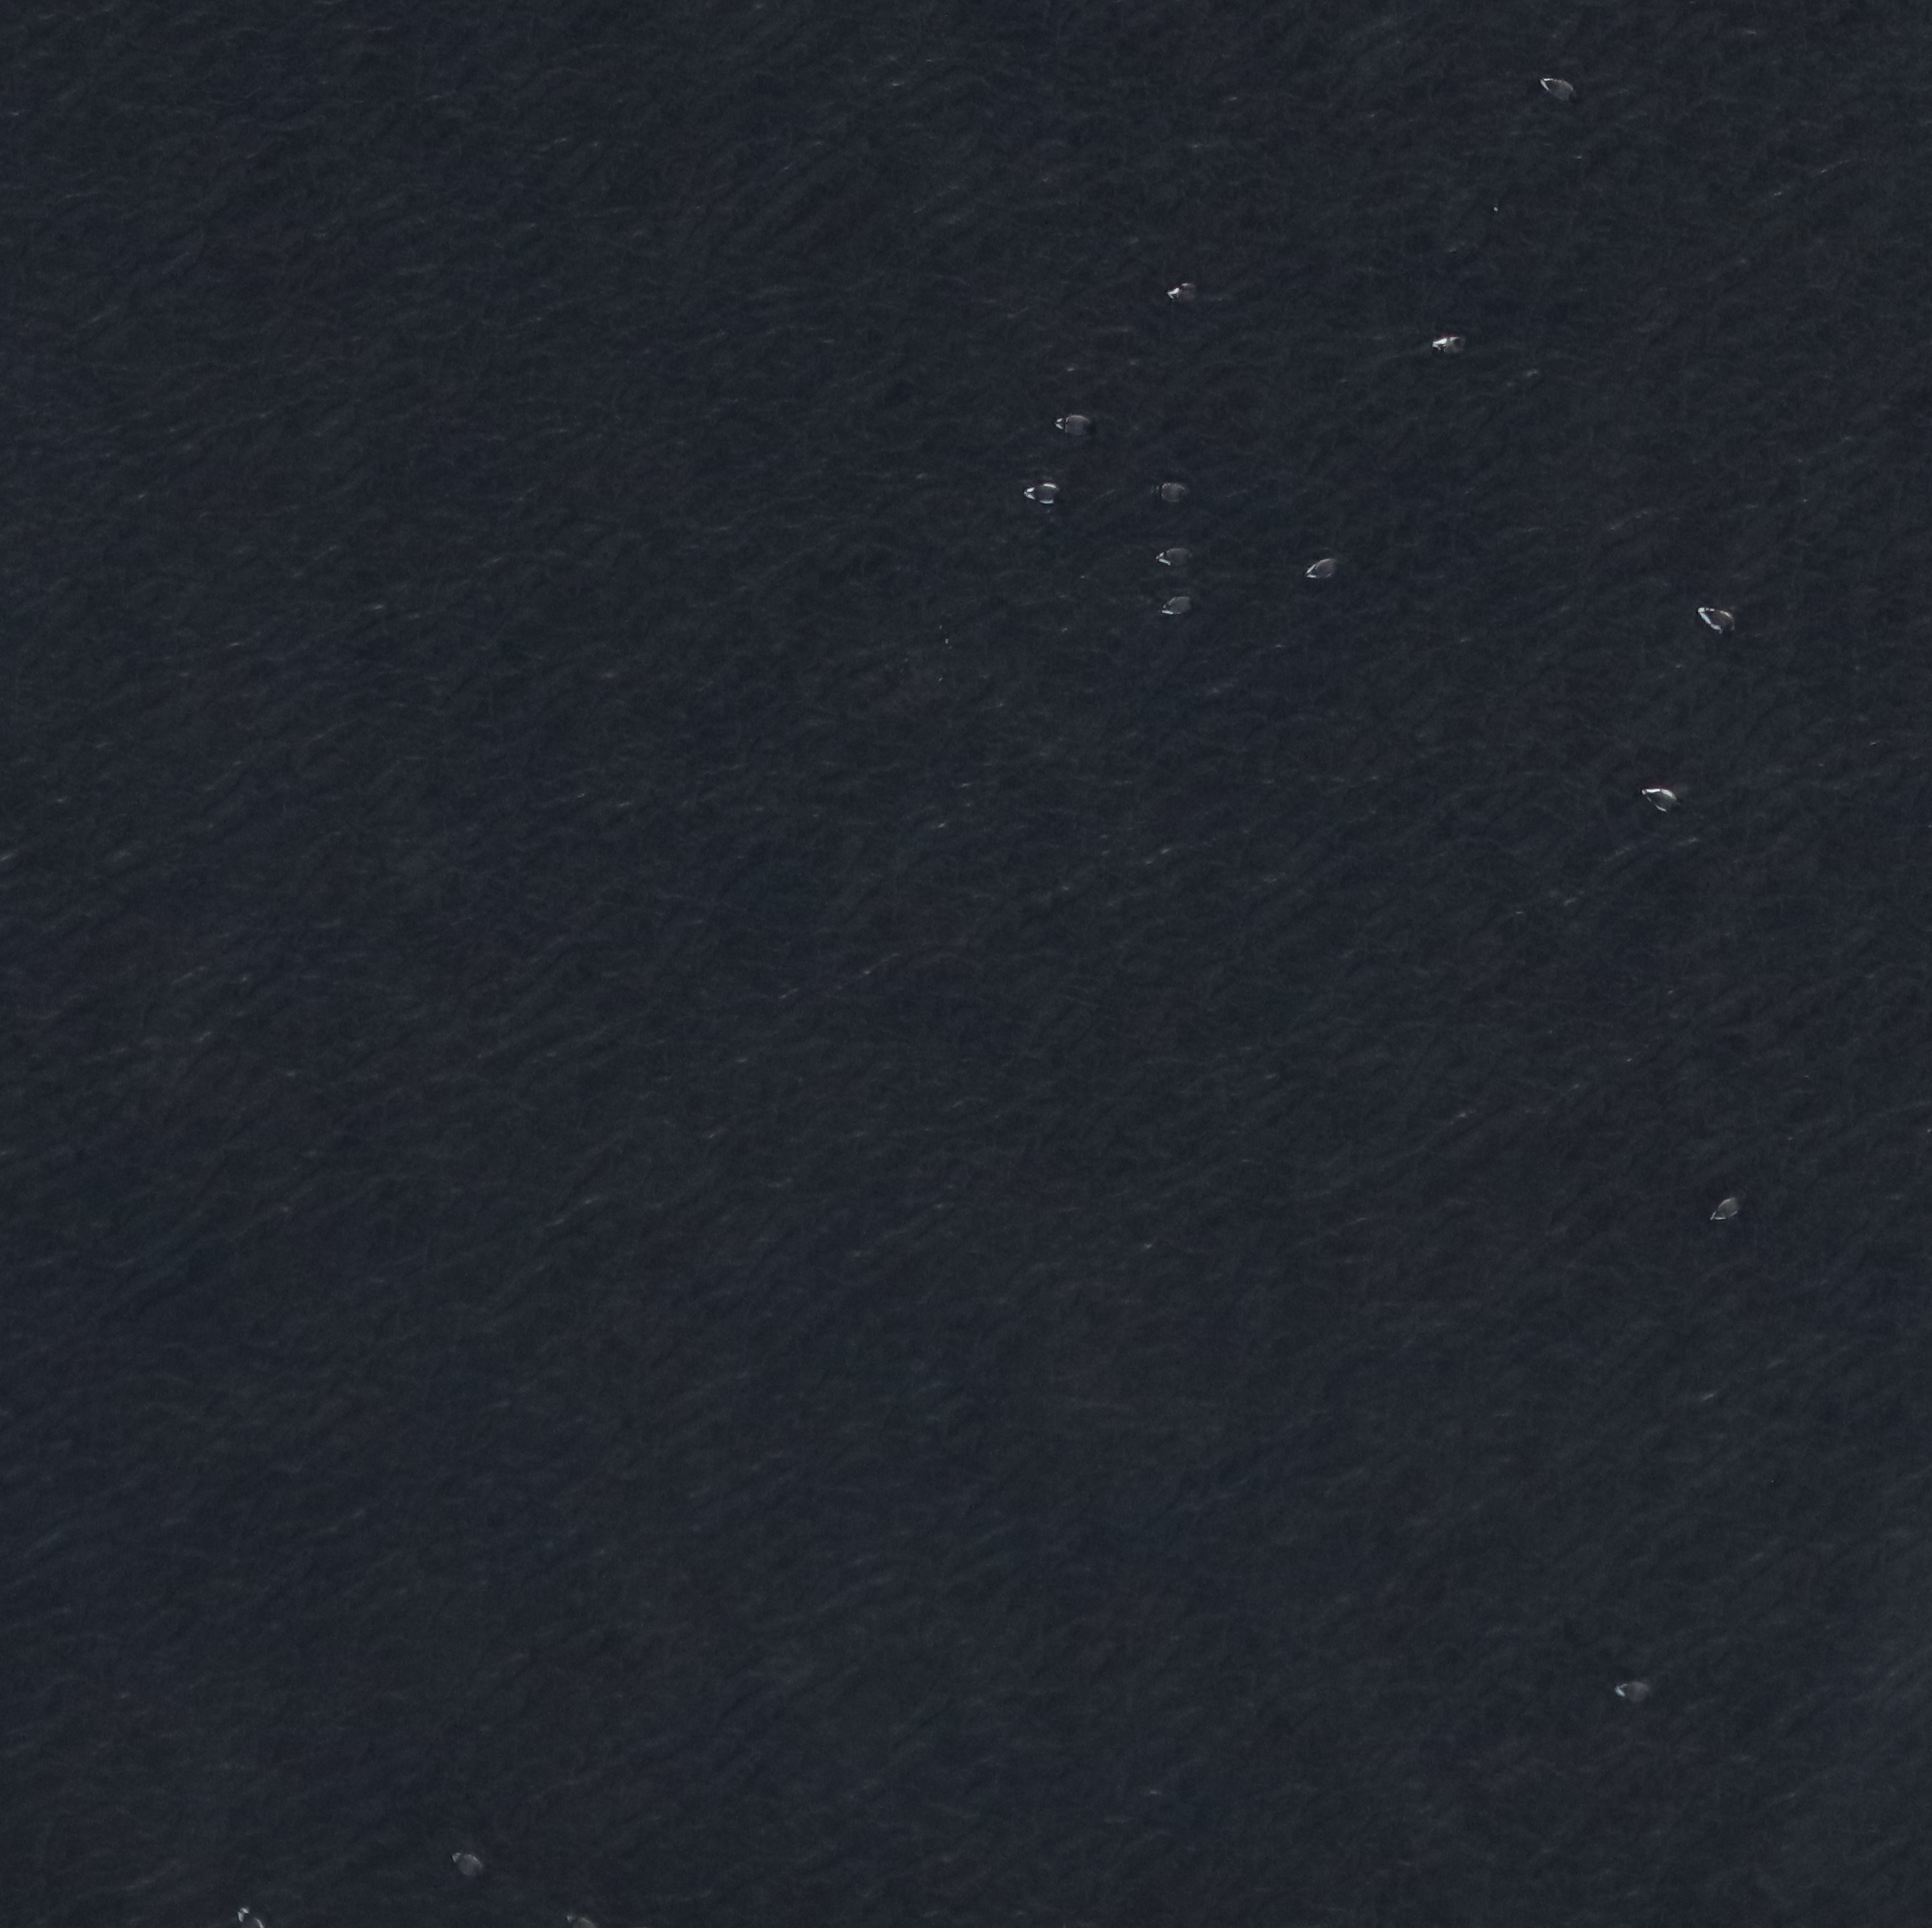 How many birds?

14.